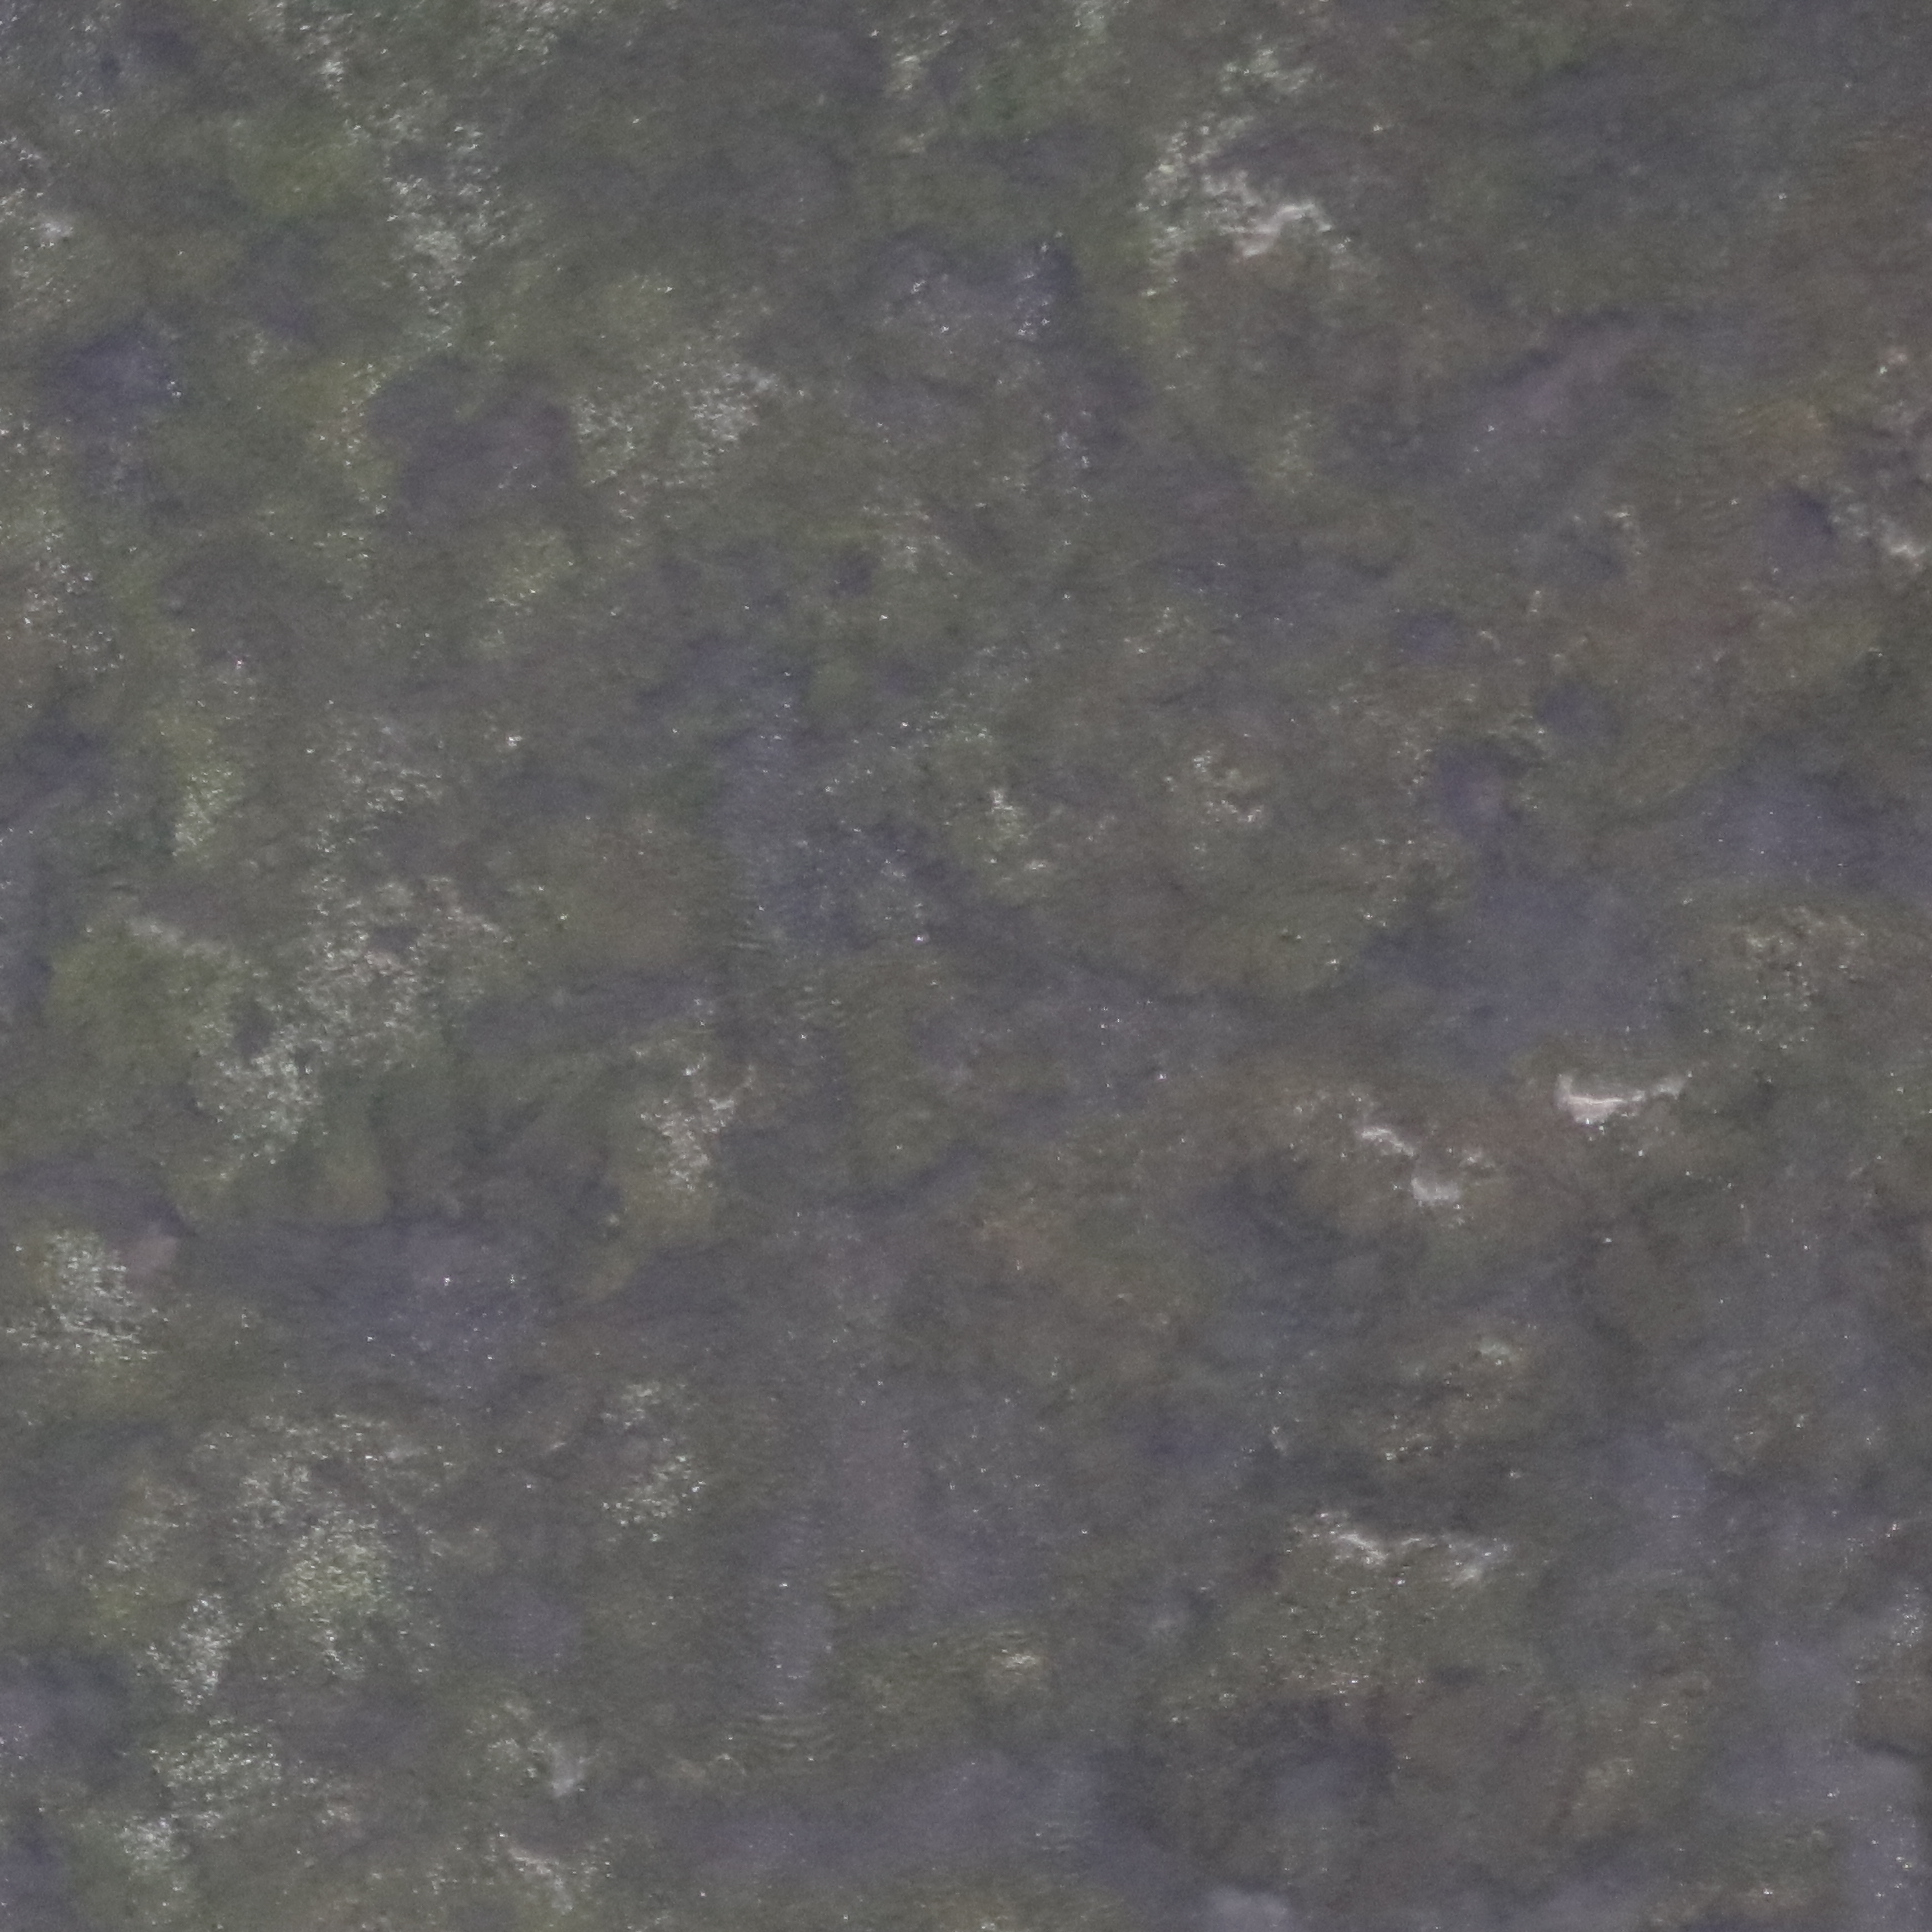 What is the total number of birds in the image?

0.